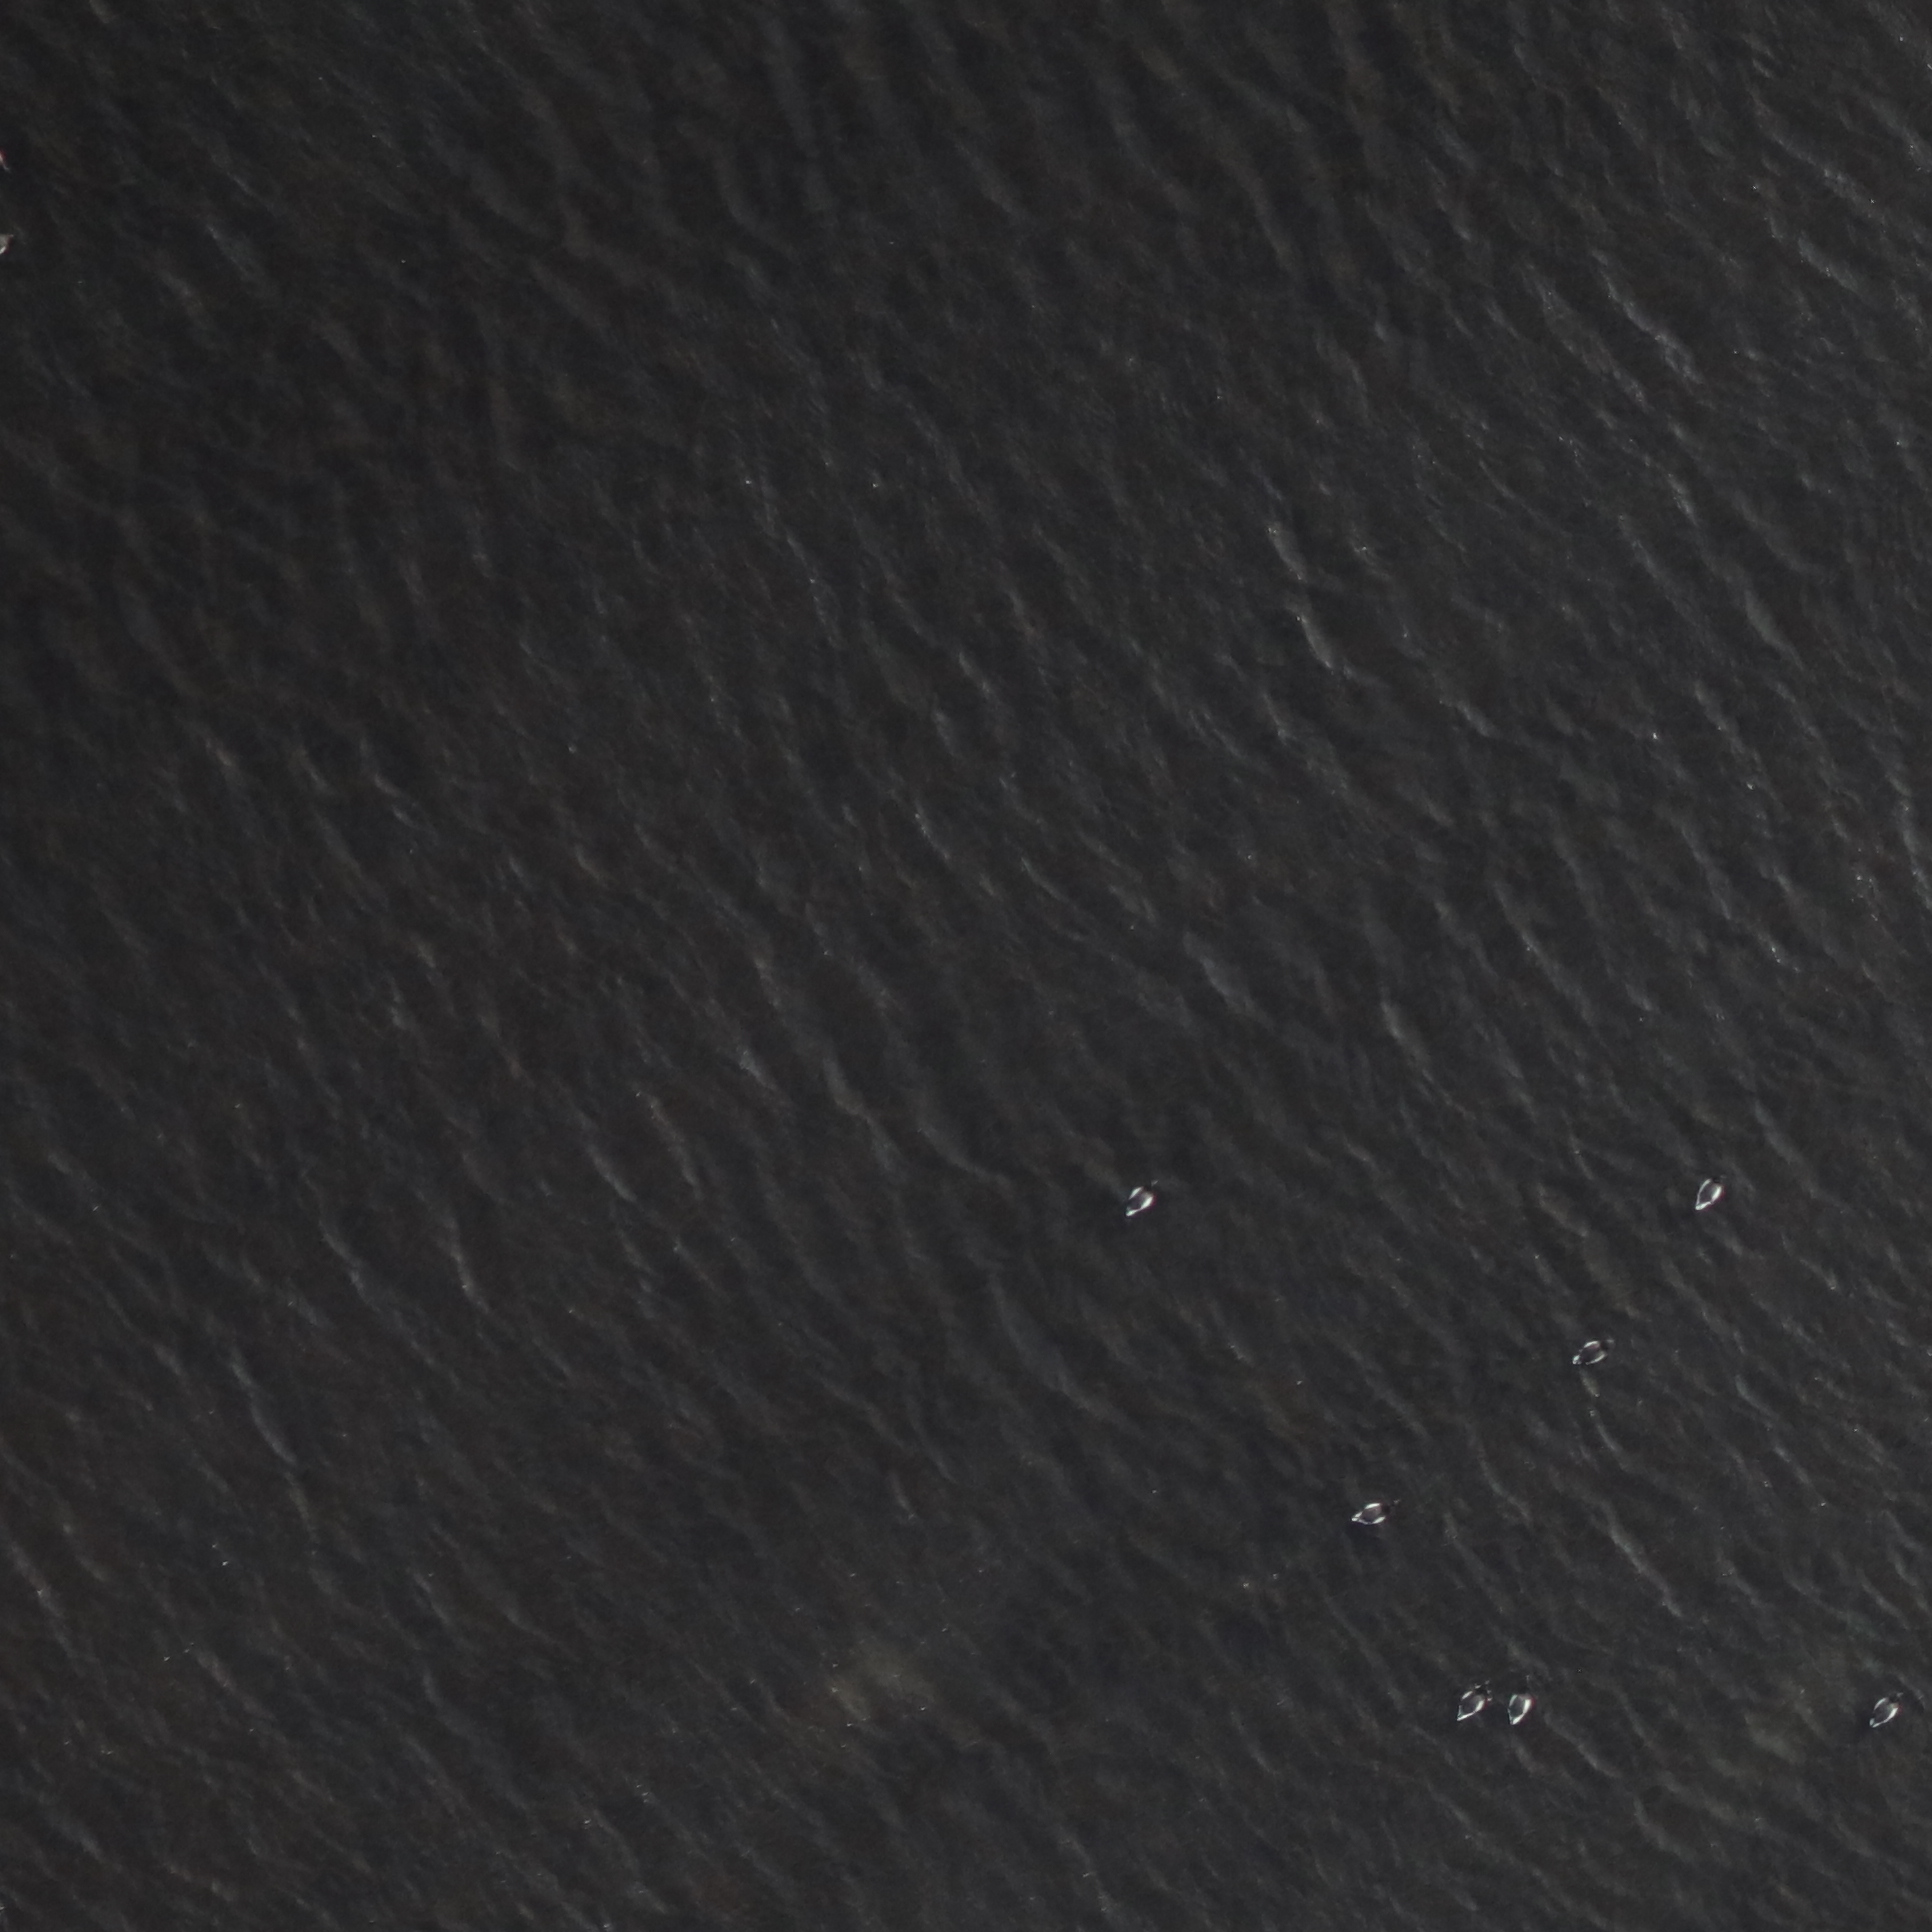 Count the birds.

7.